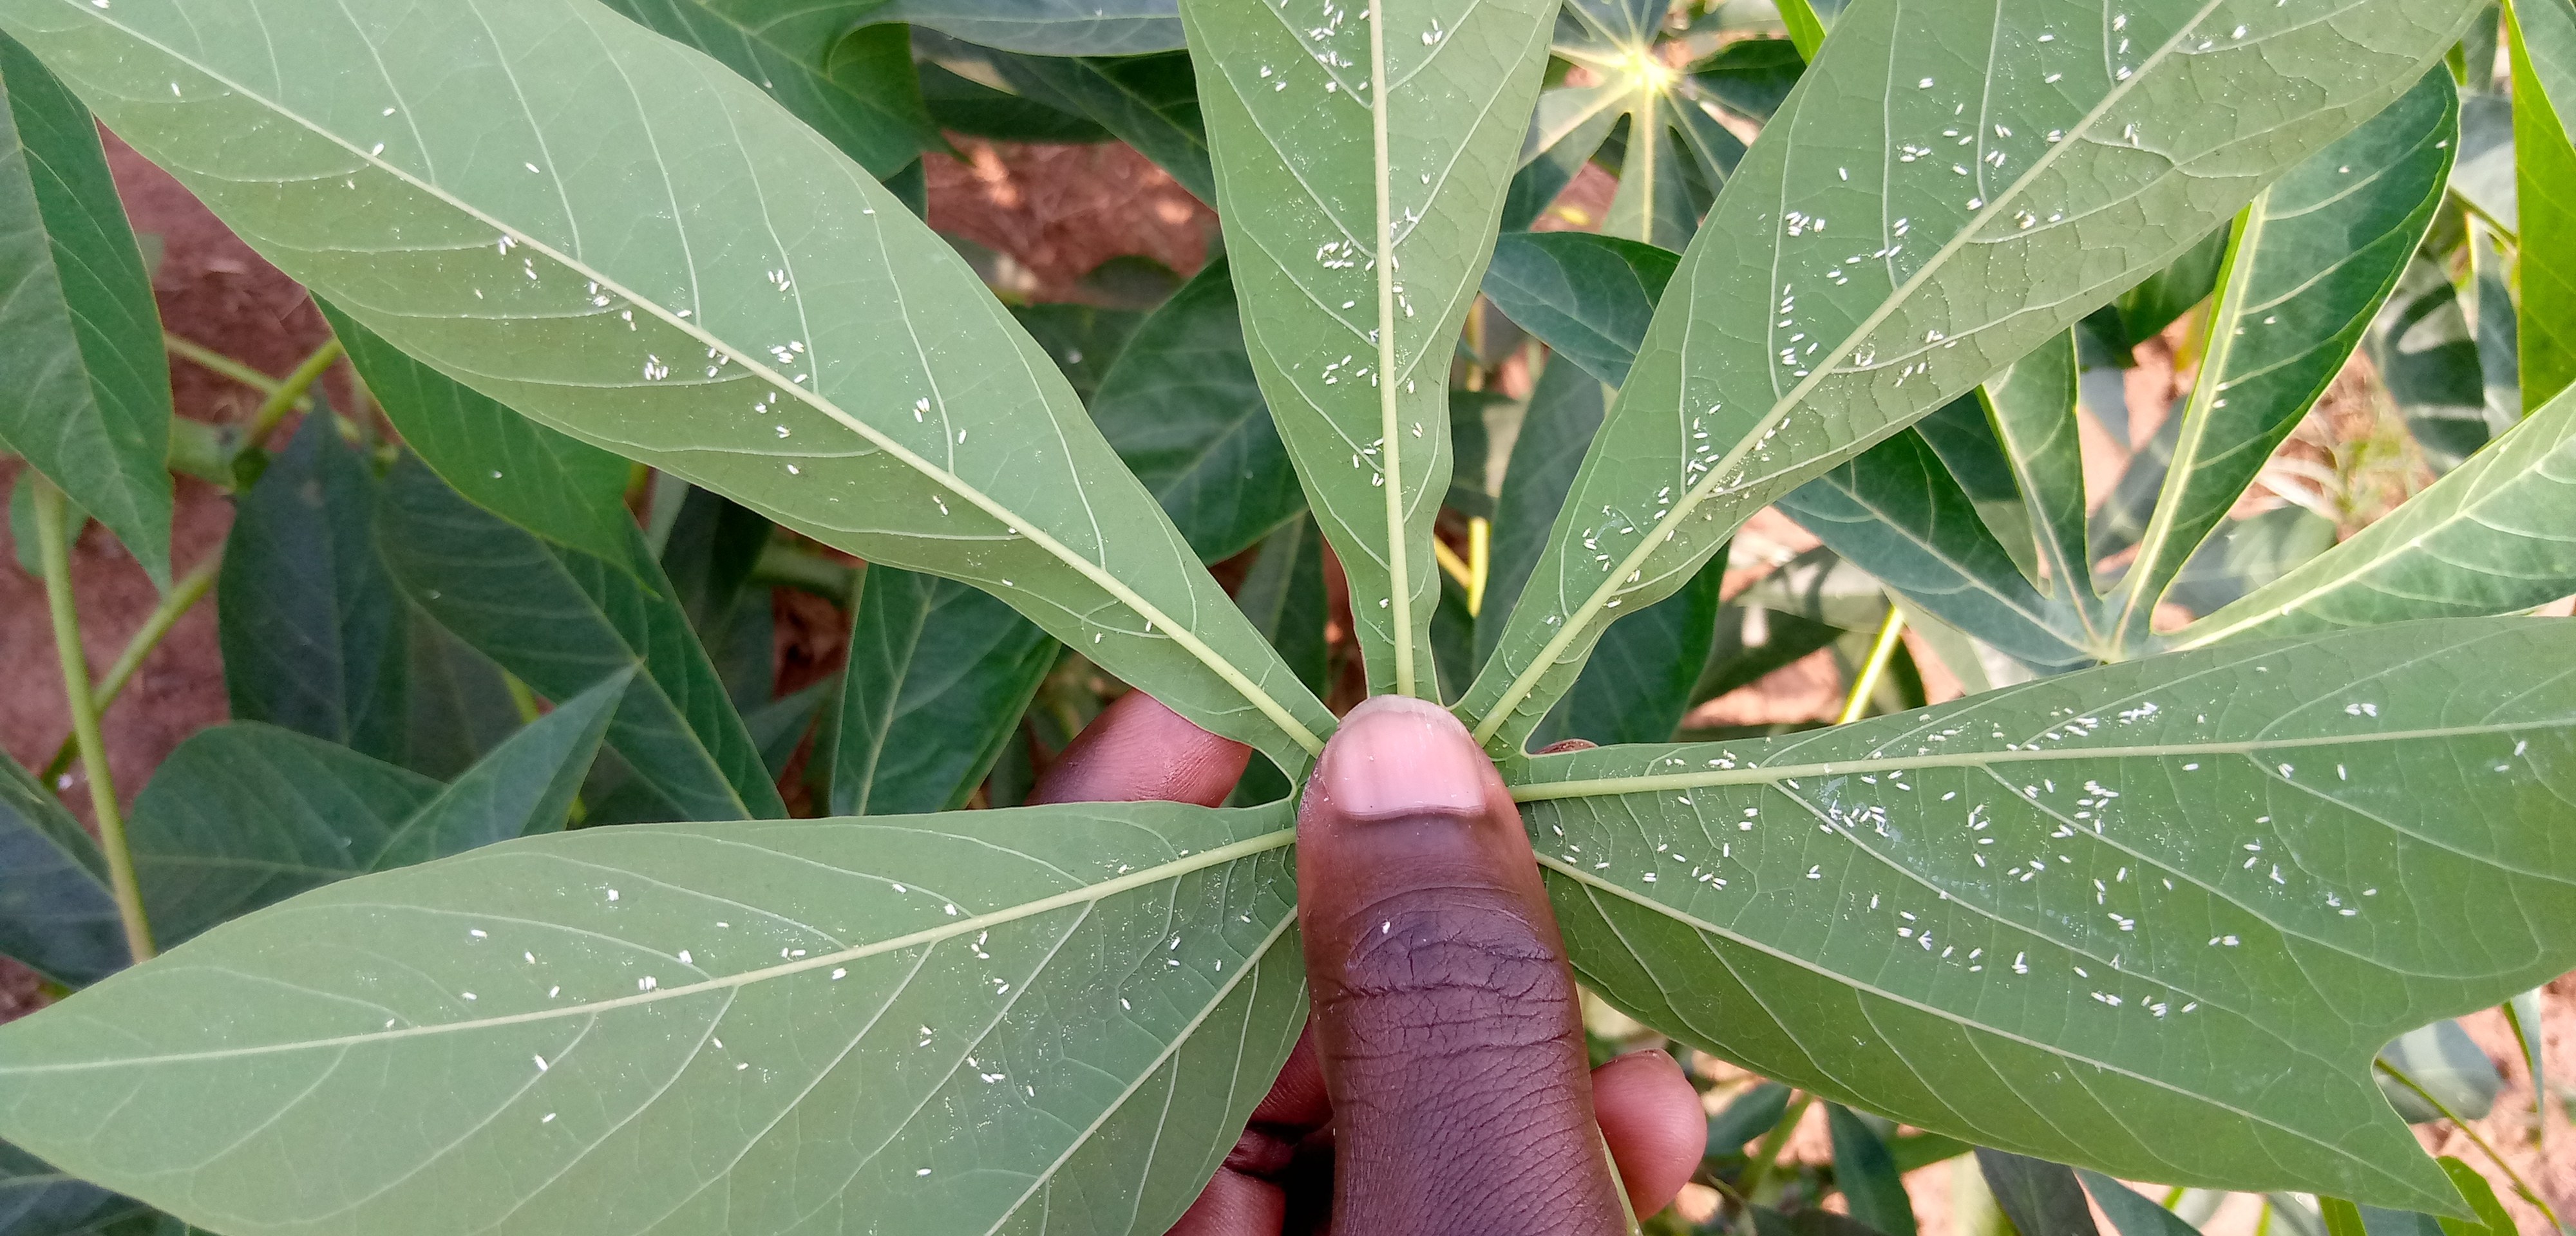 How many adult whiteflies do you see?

334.